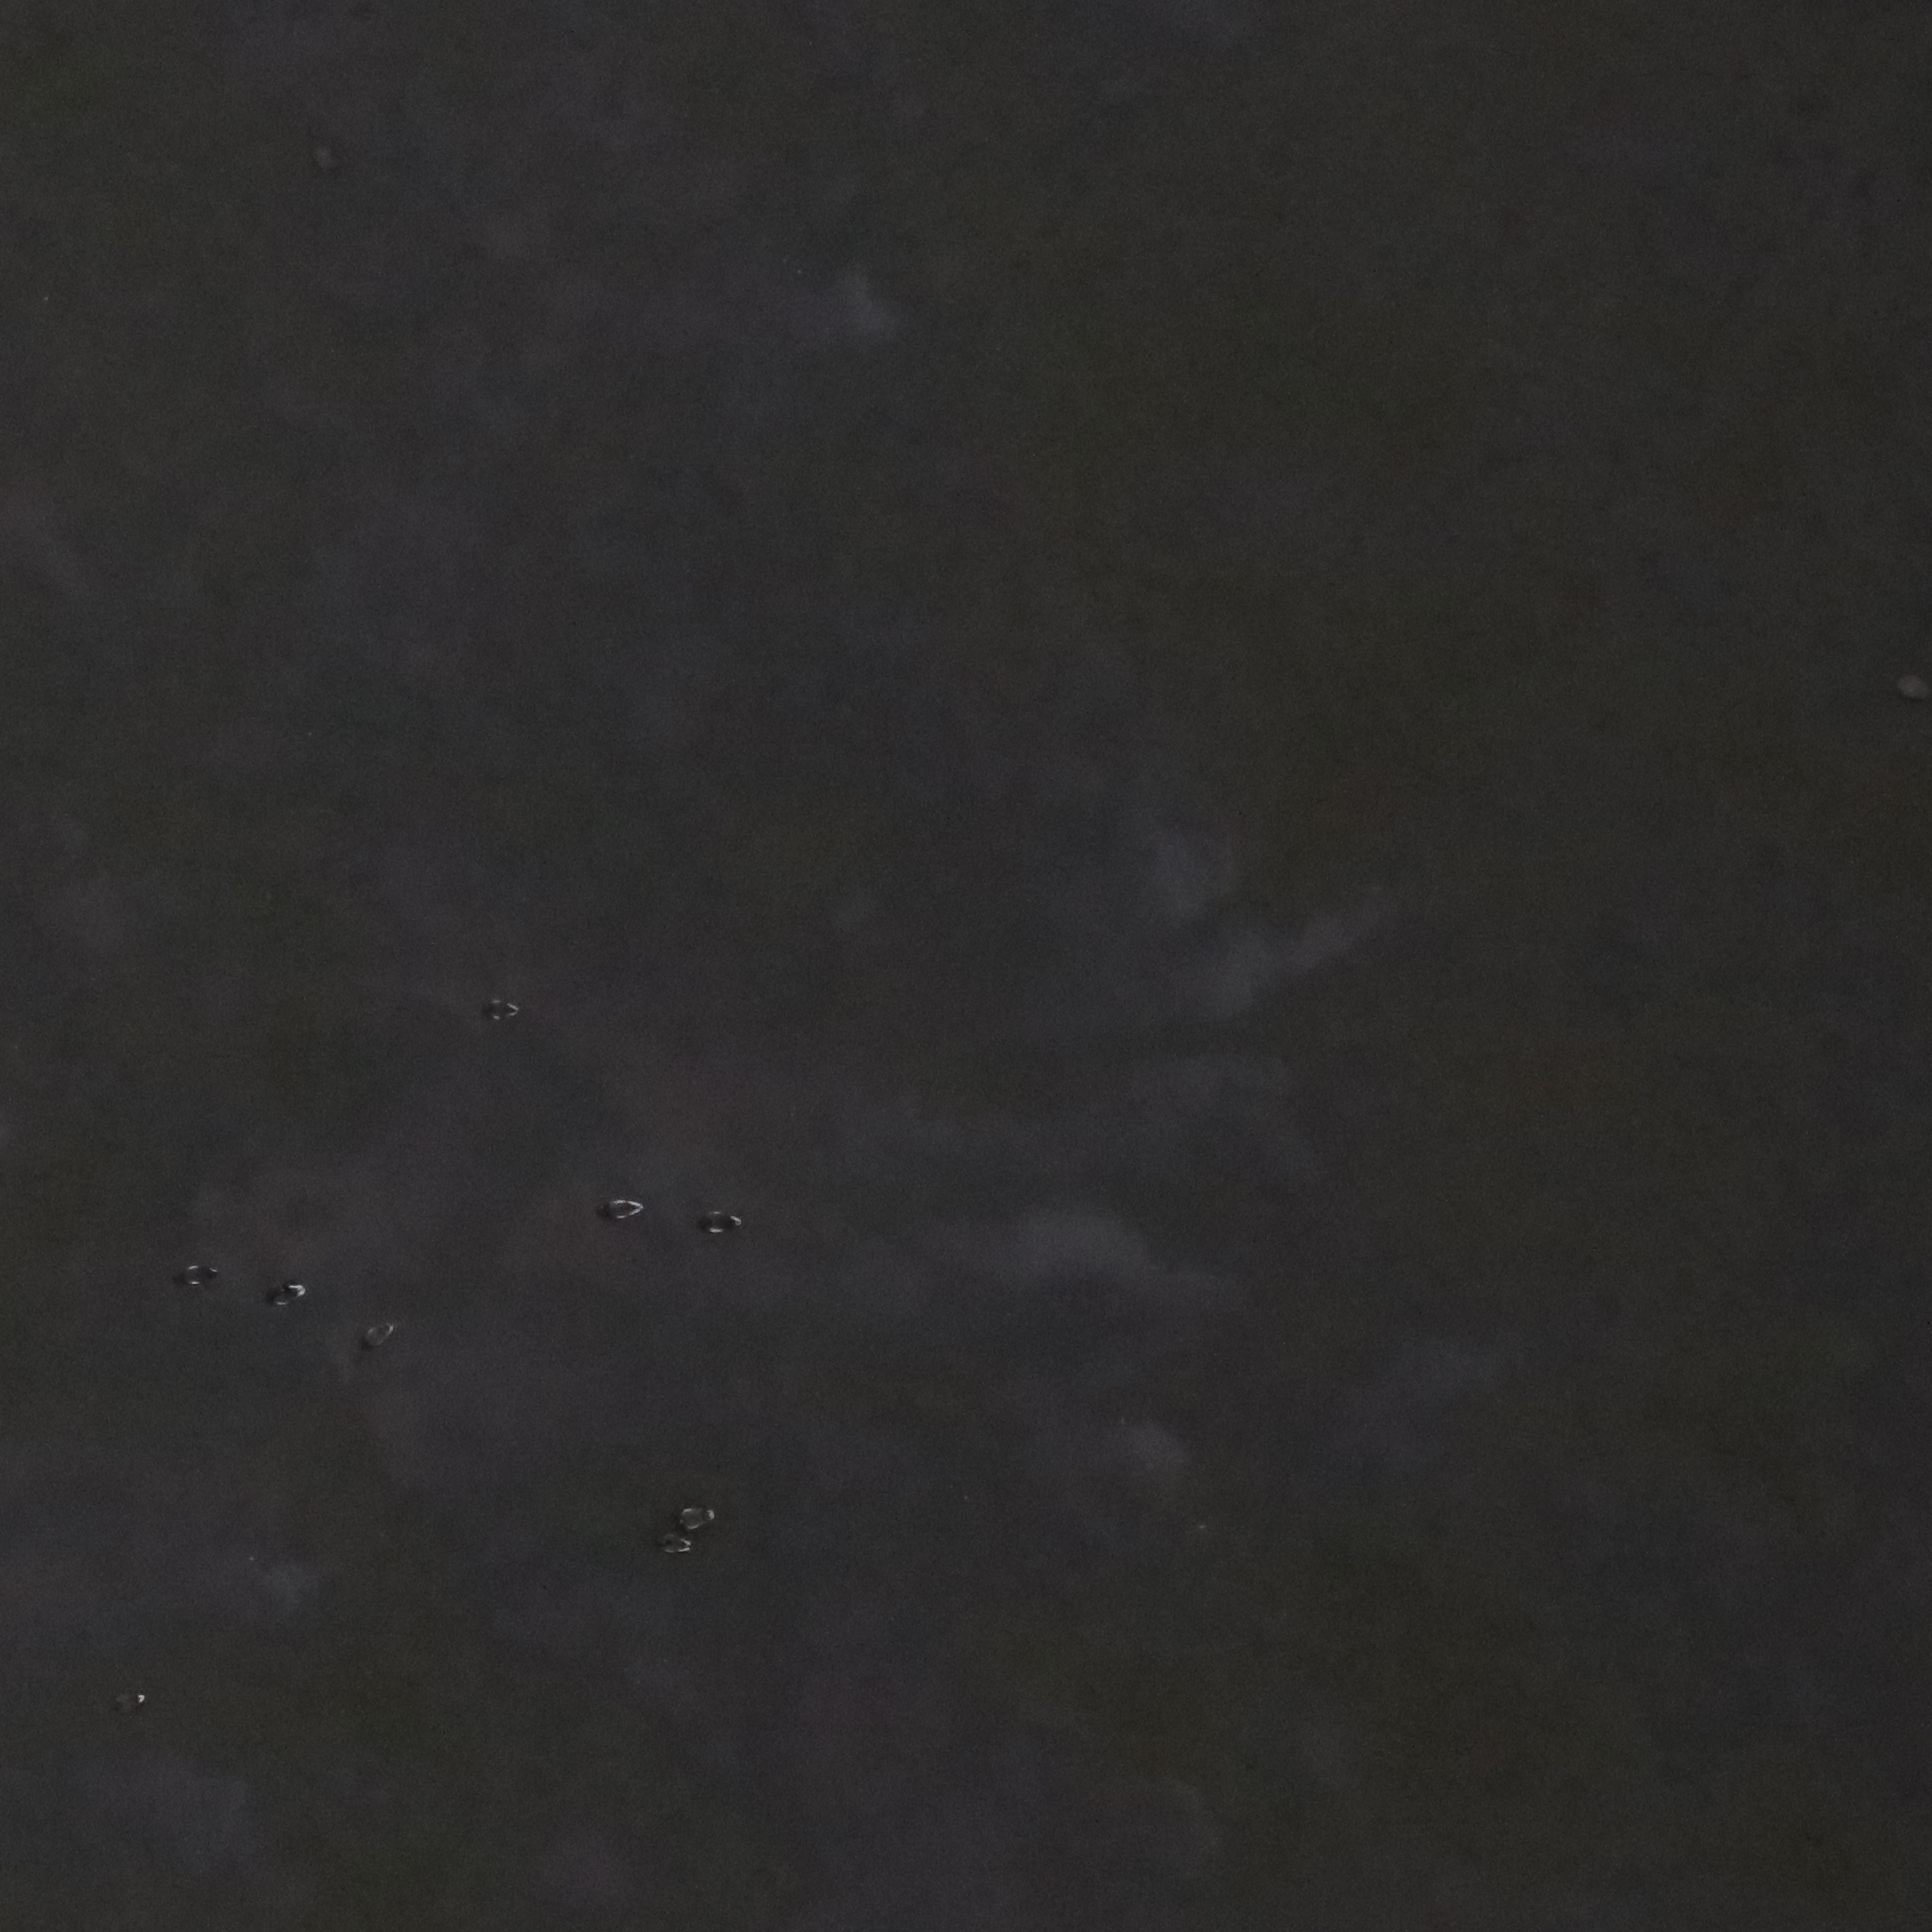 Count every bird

11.